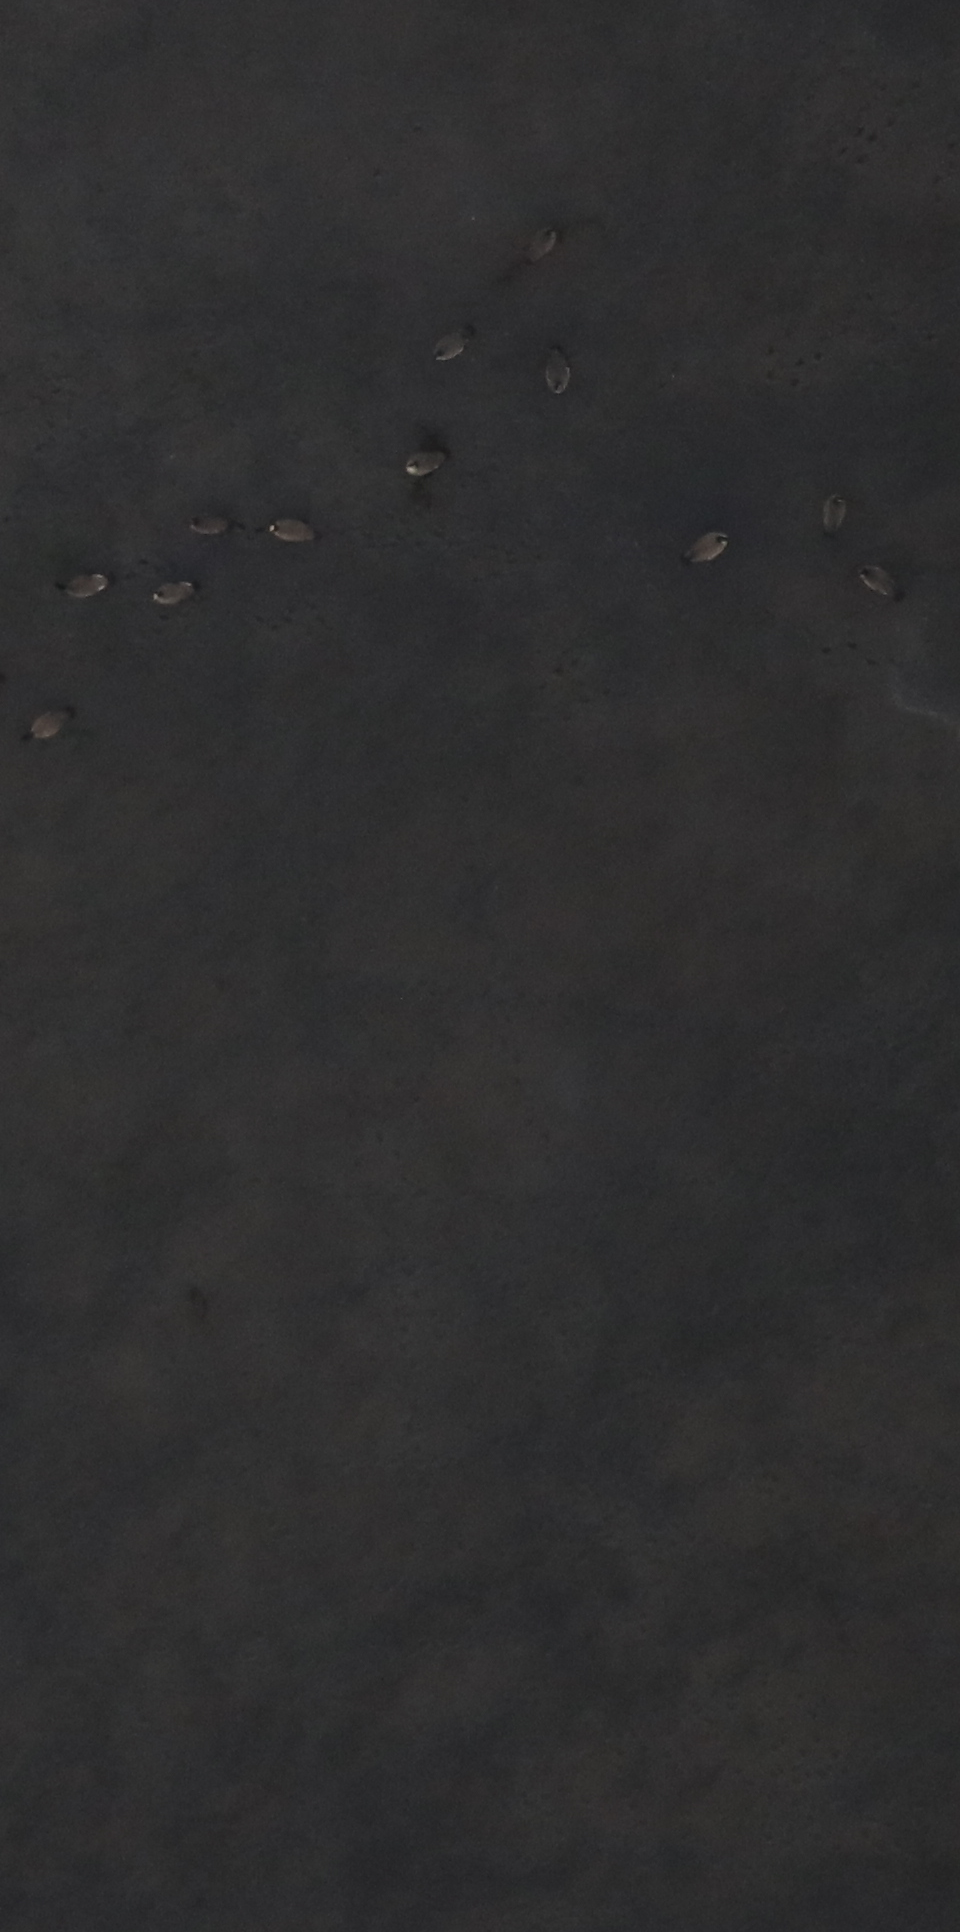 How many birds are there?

12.